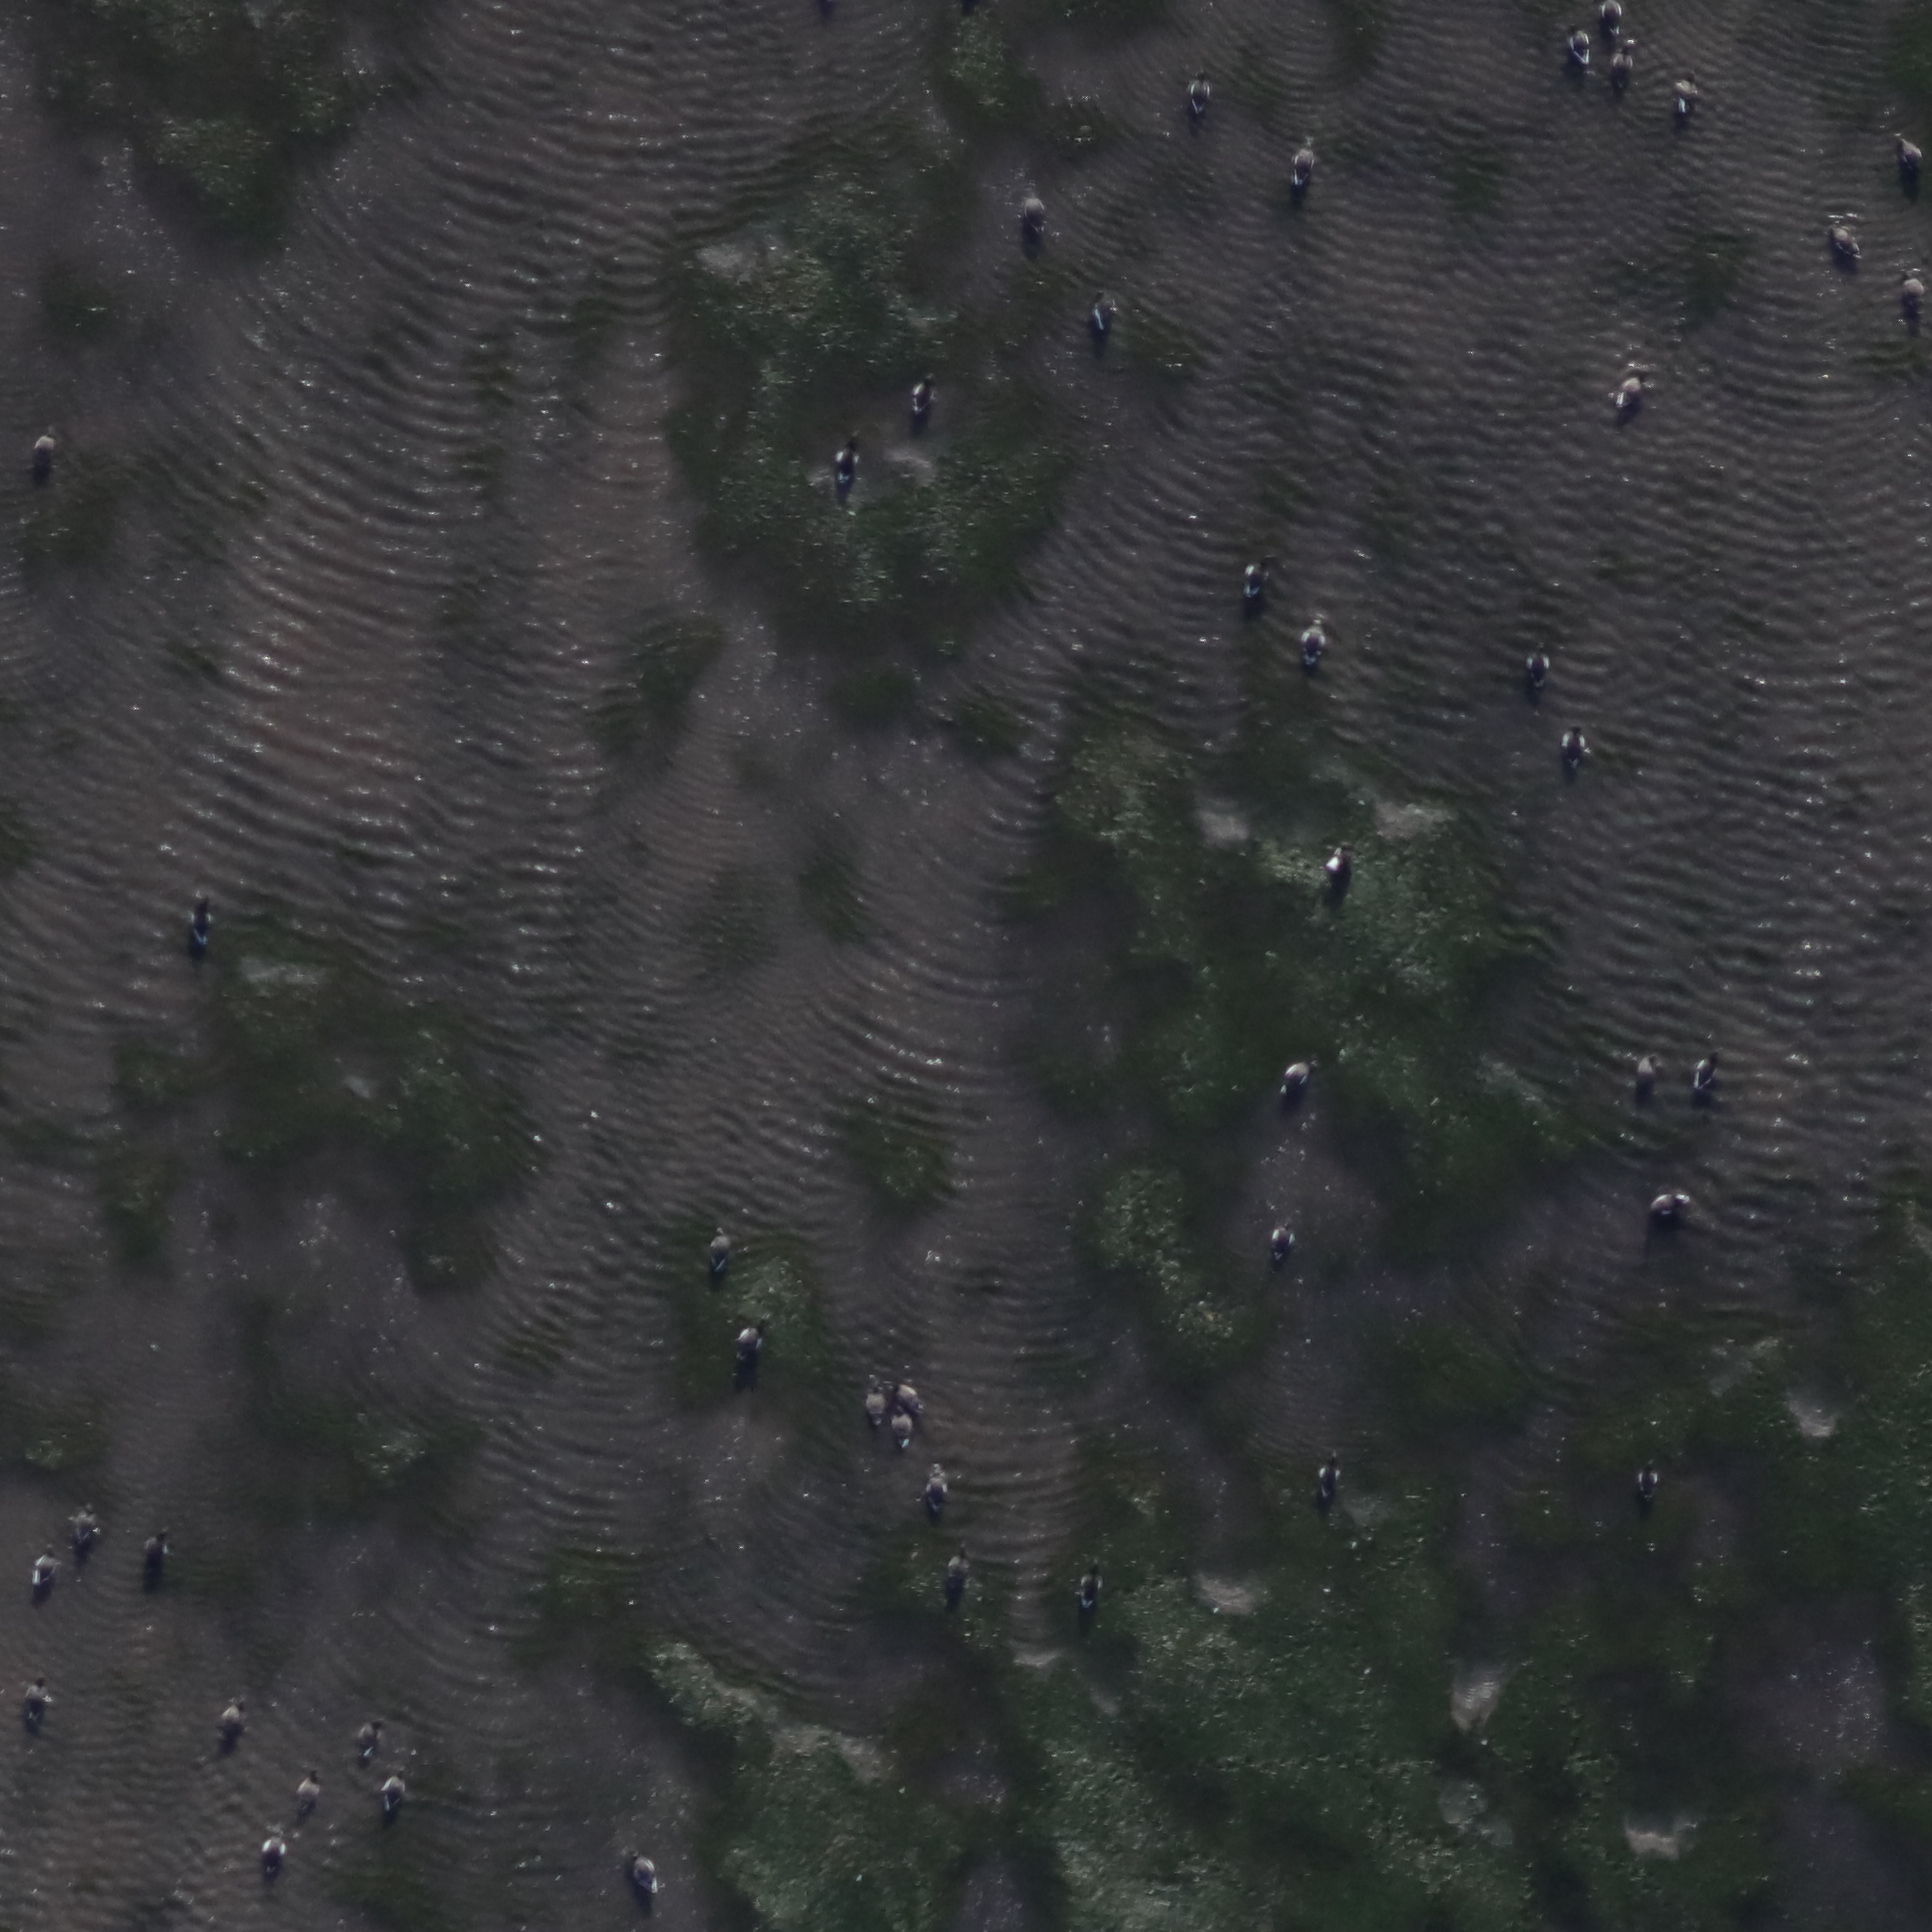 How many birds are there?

46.